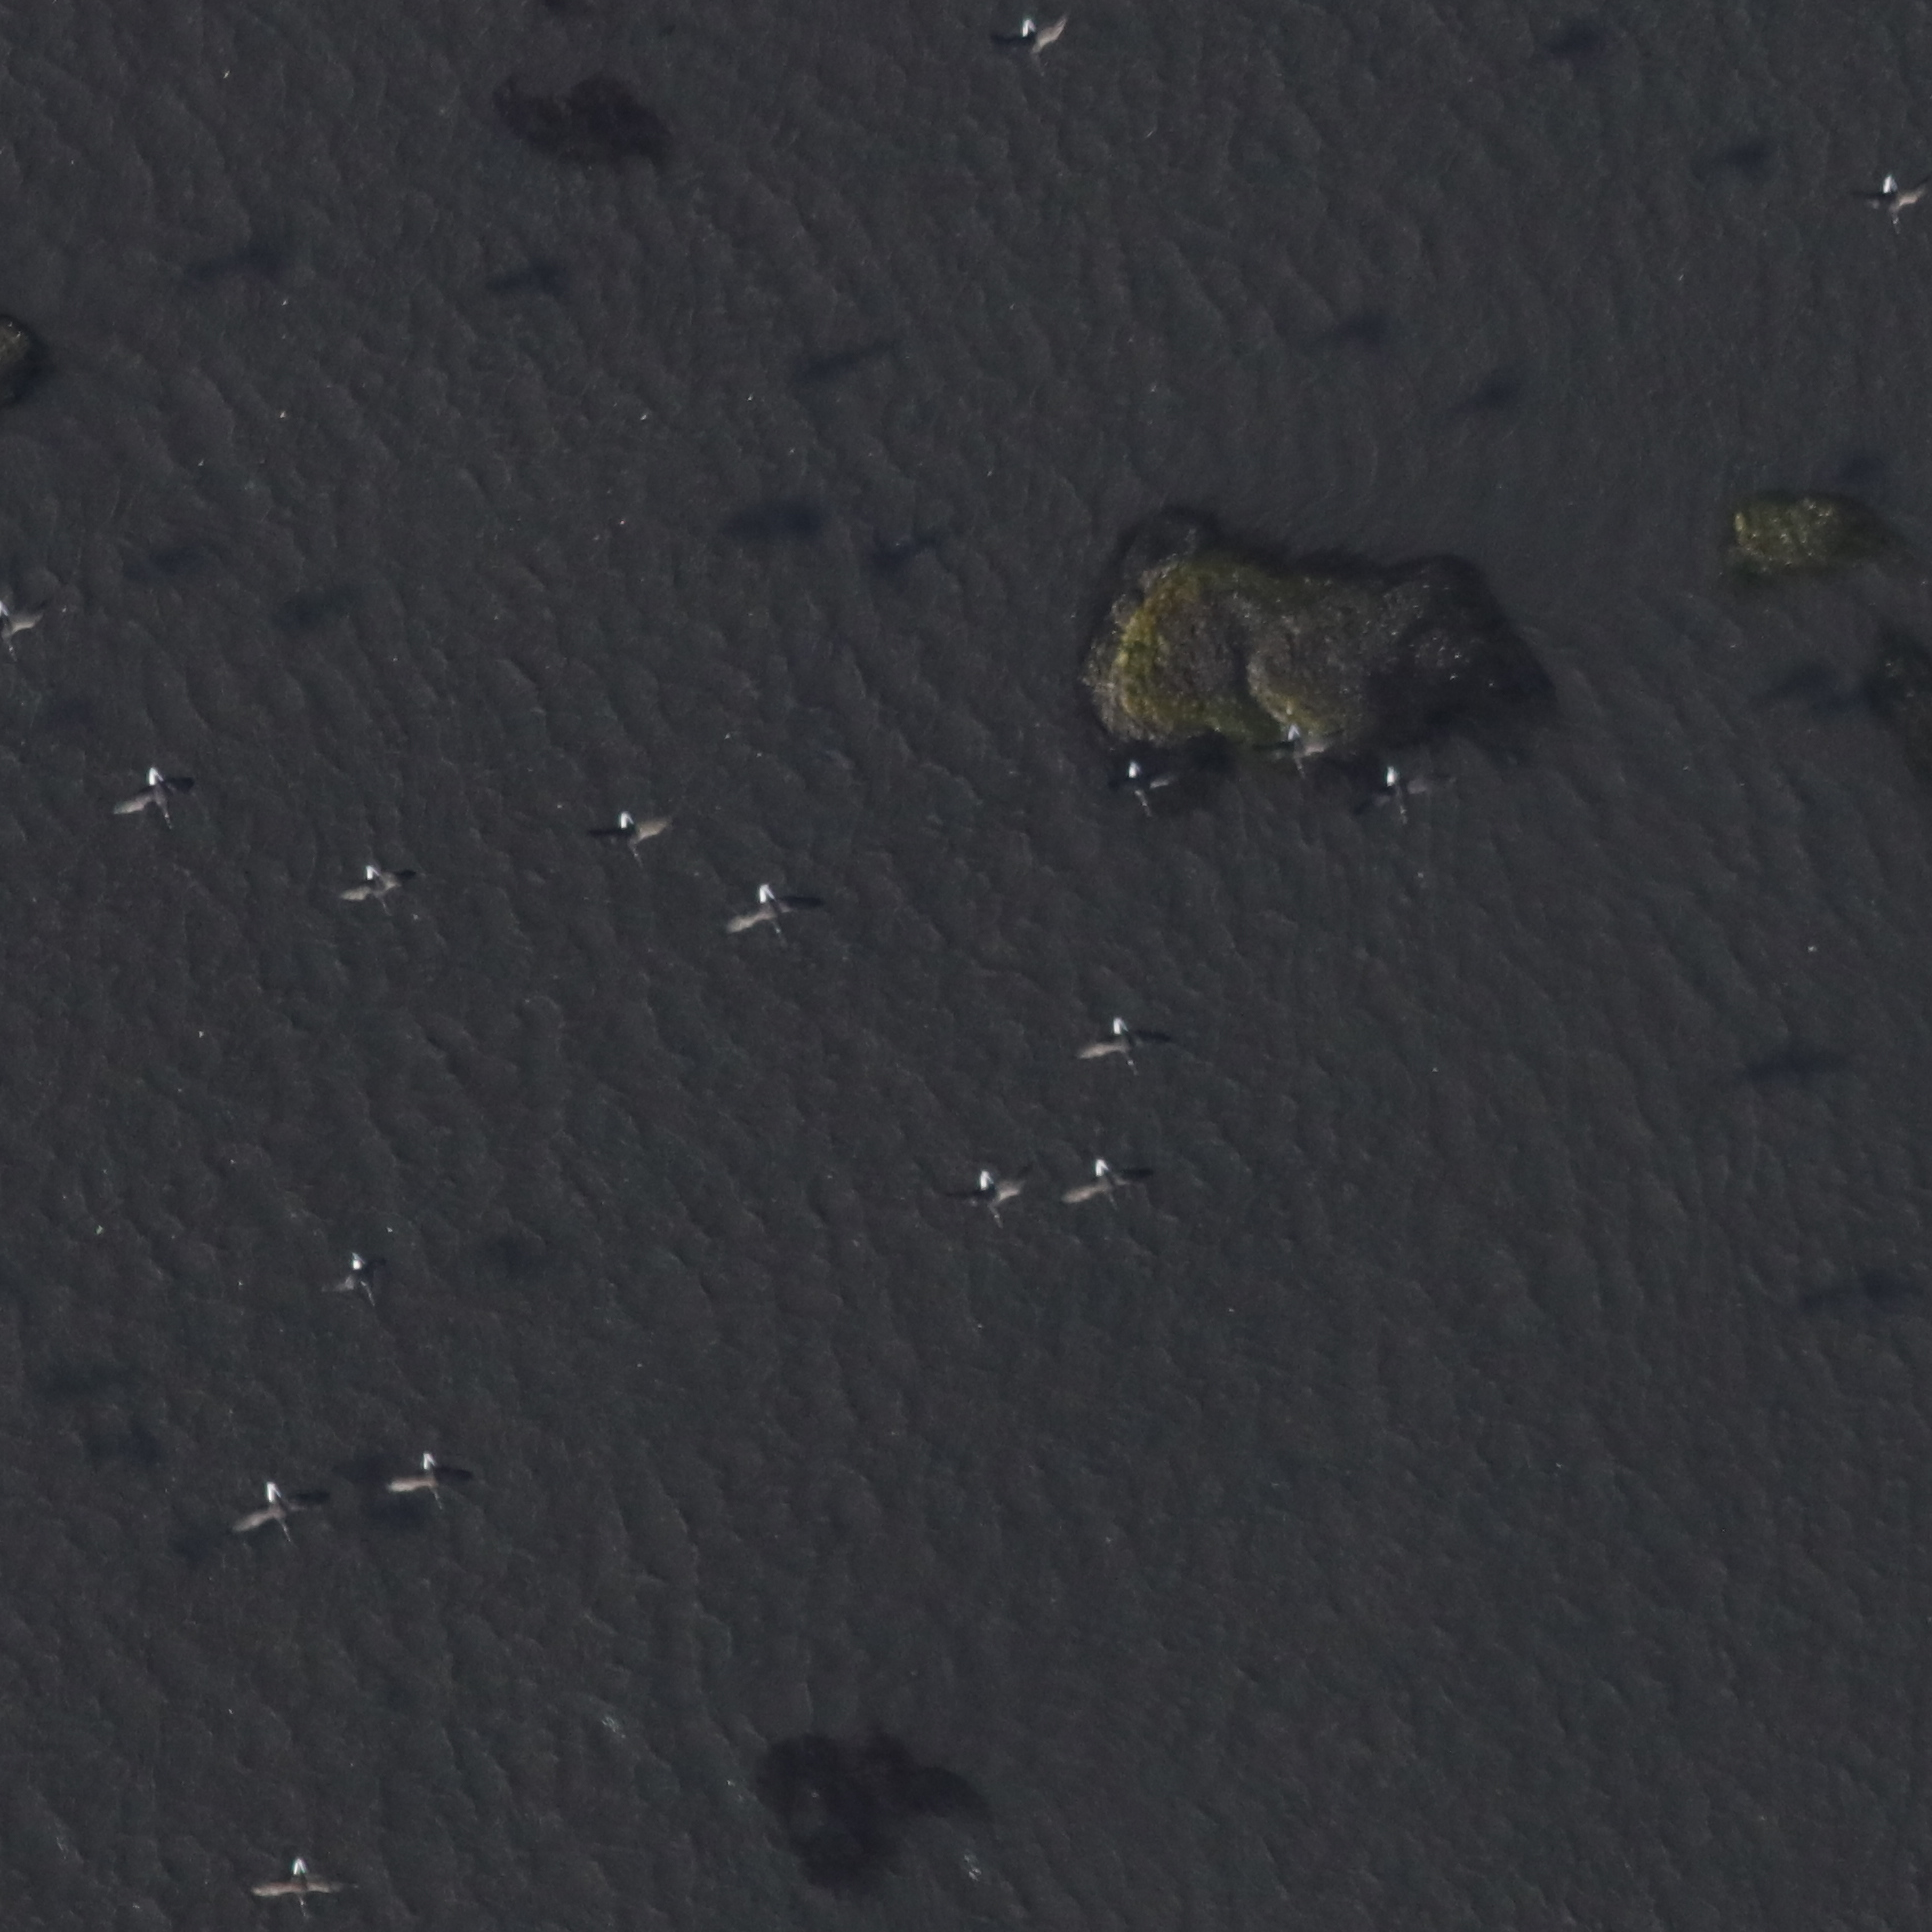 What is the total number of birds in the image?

17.